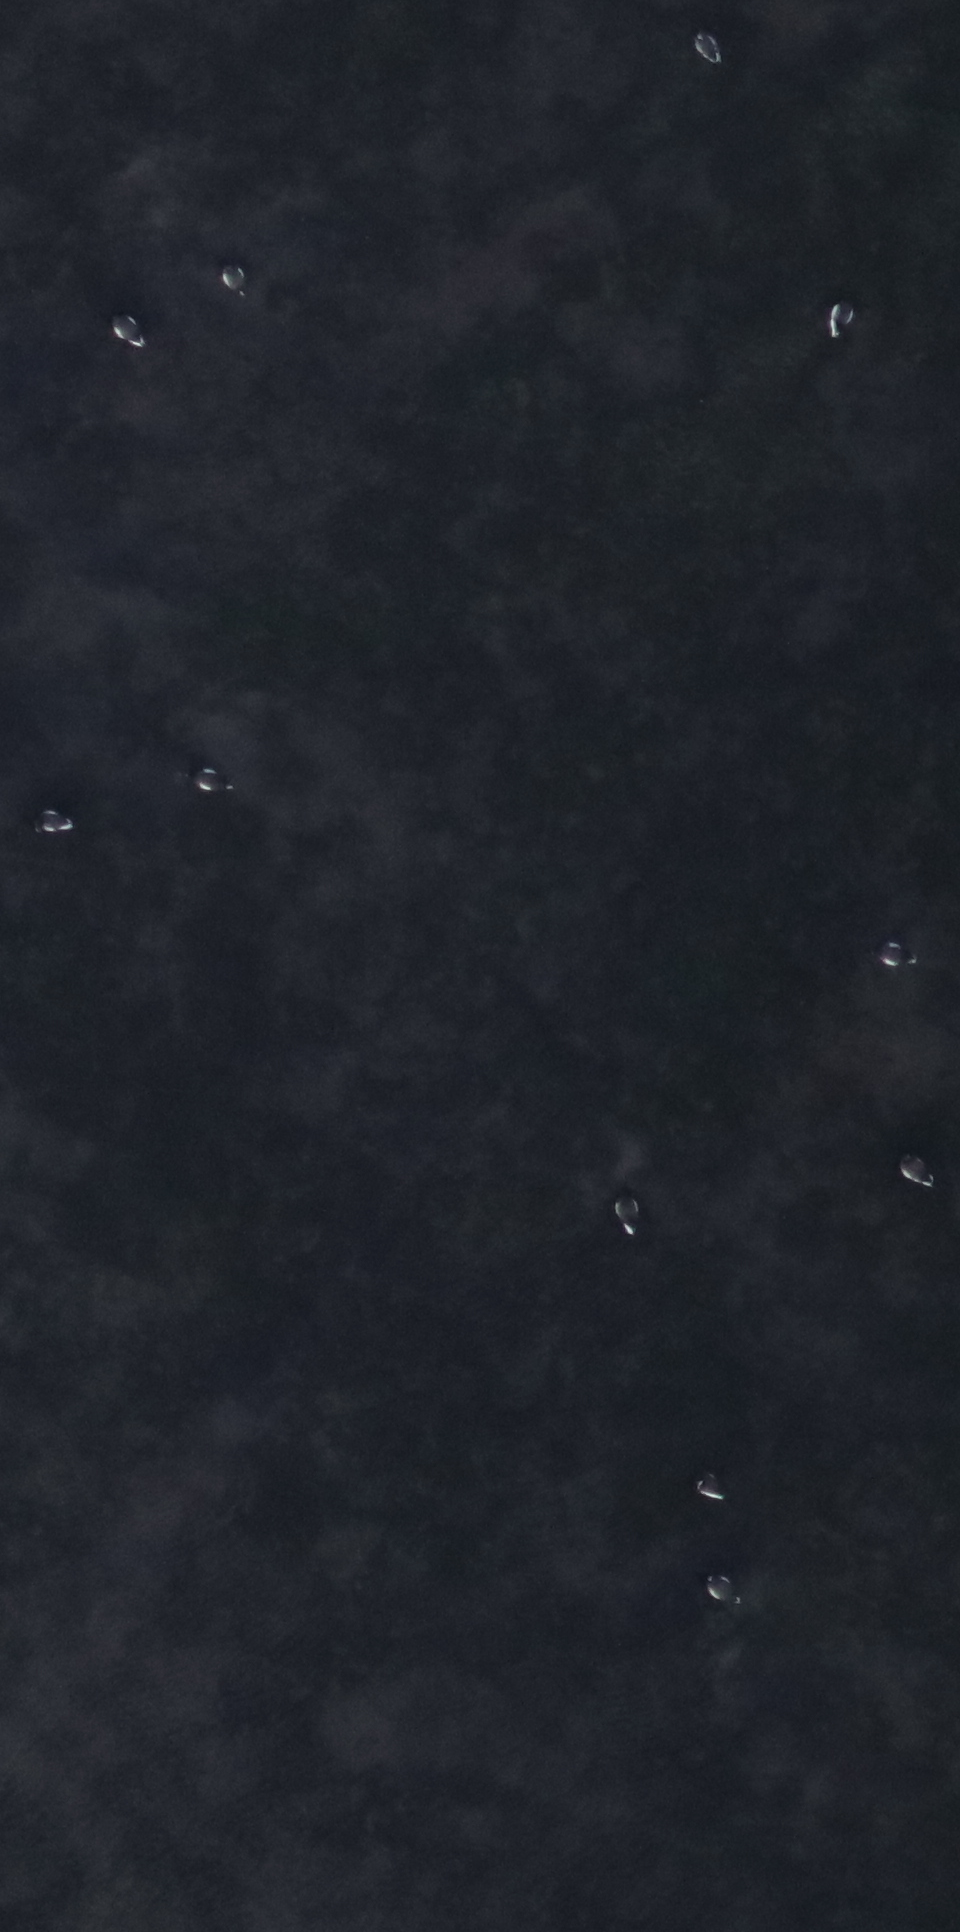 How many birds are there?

11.